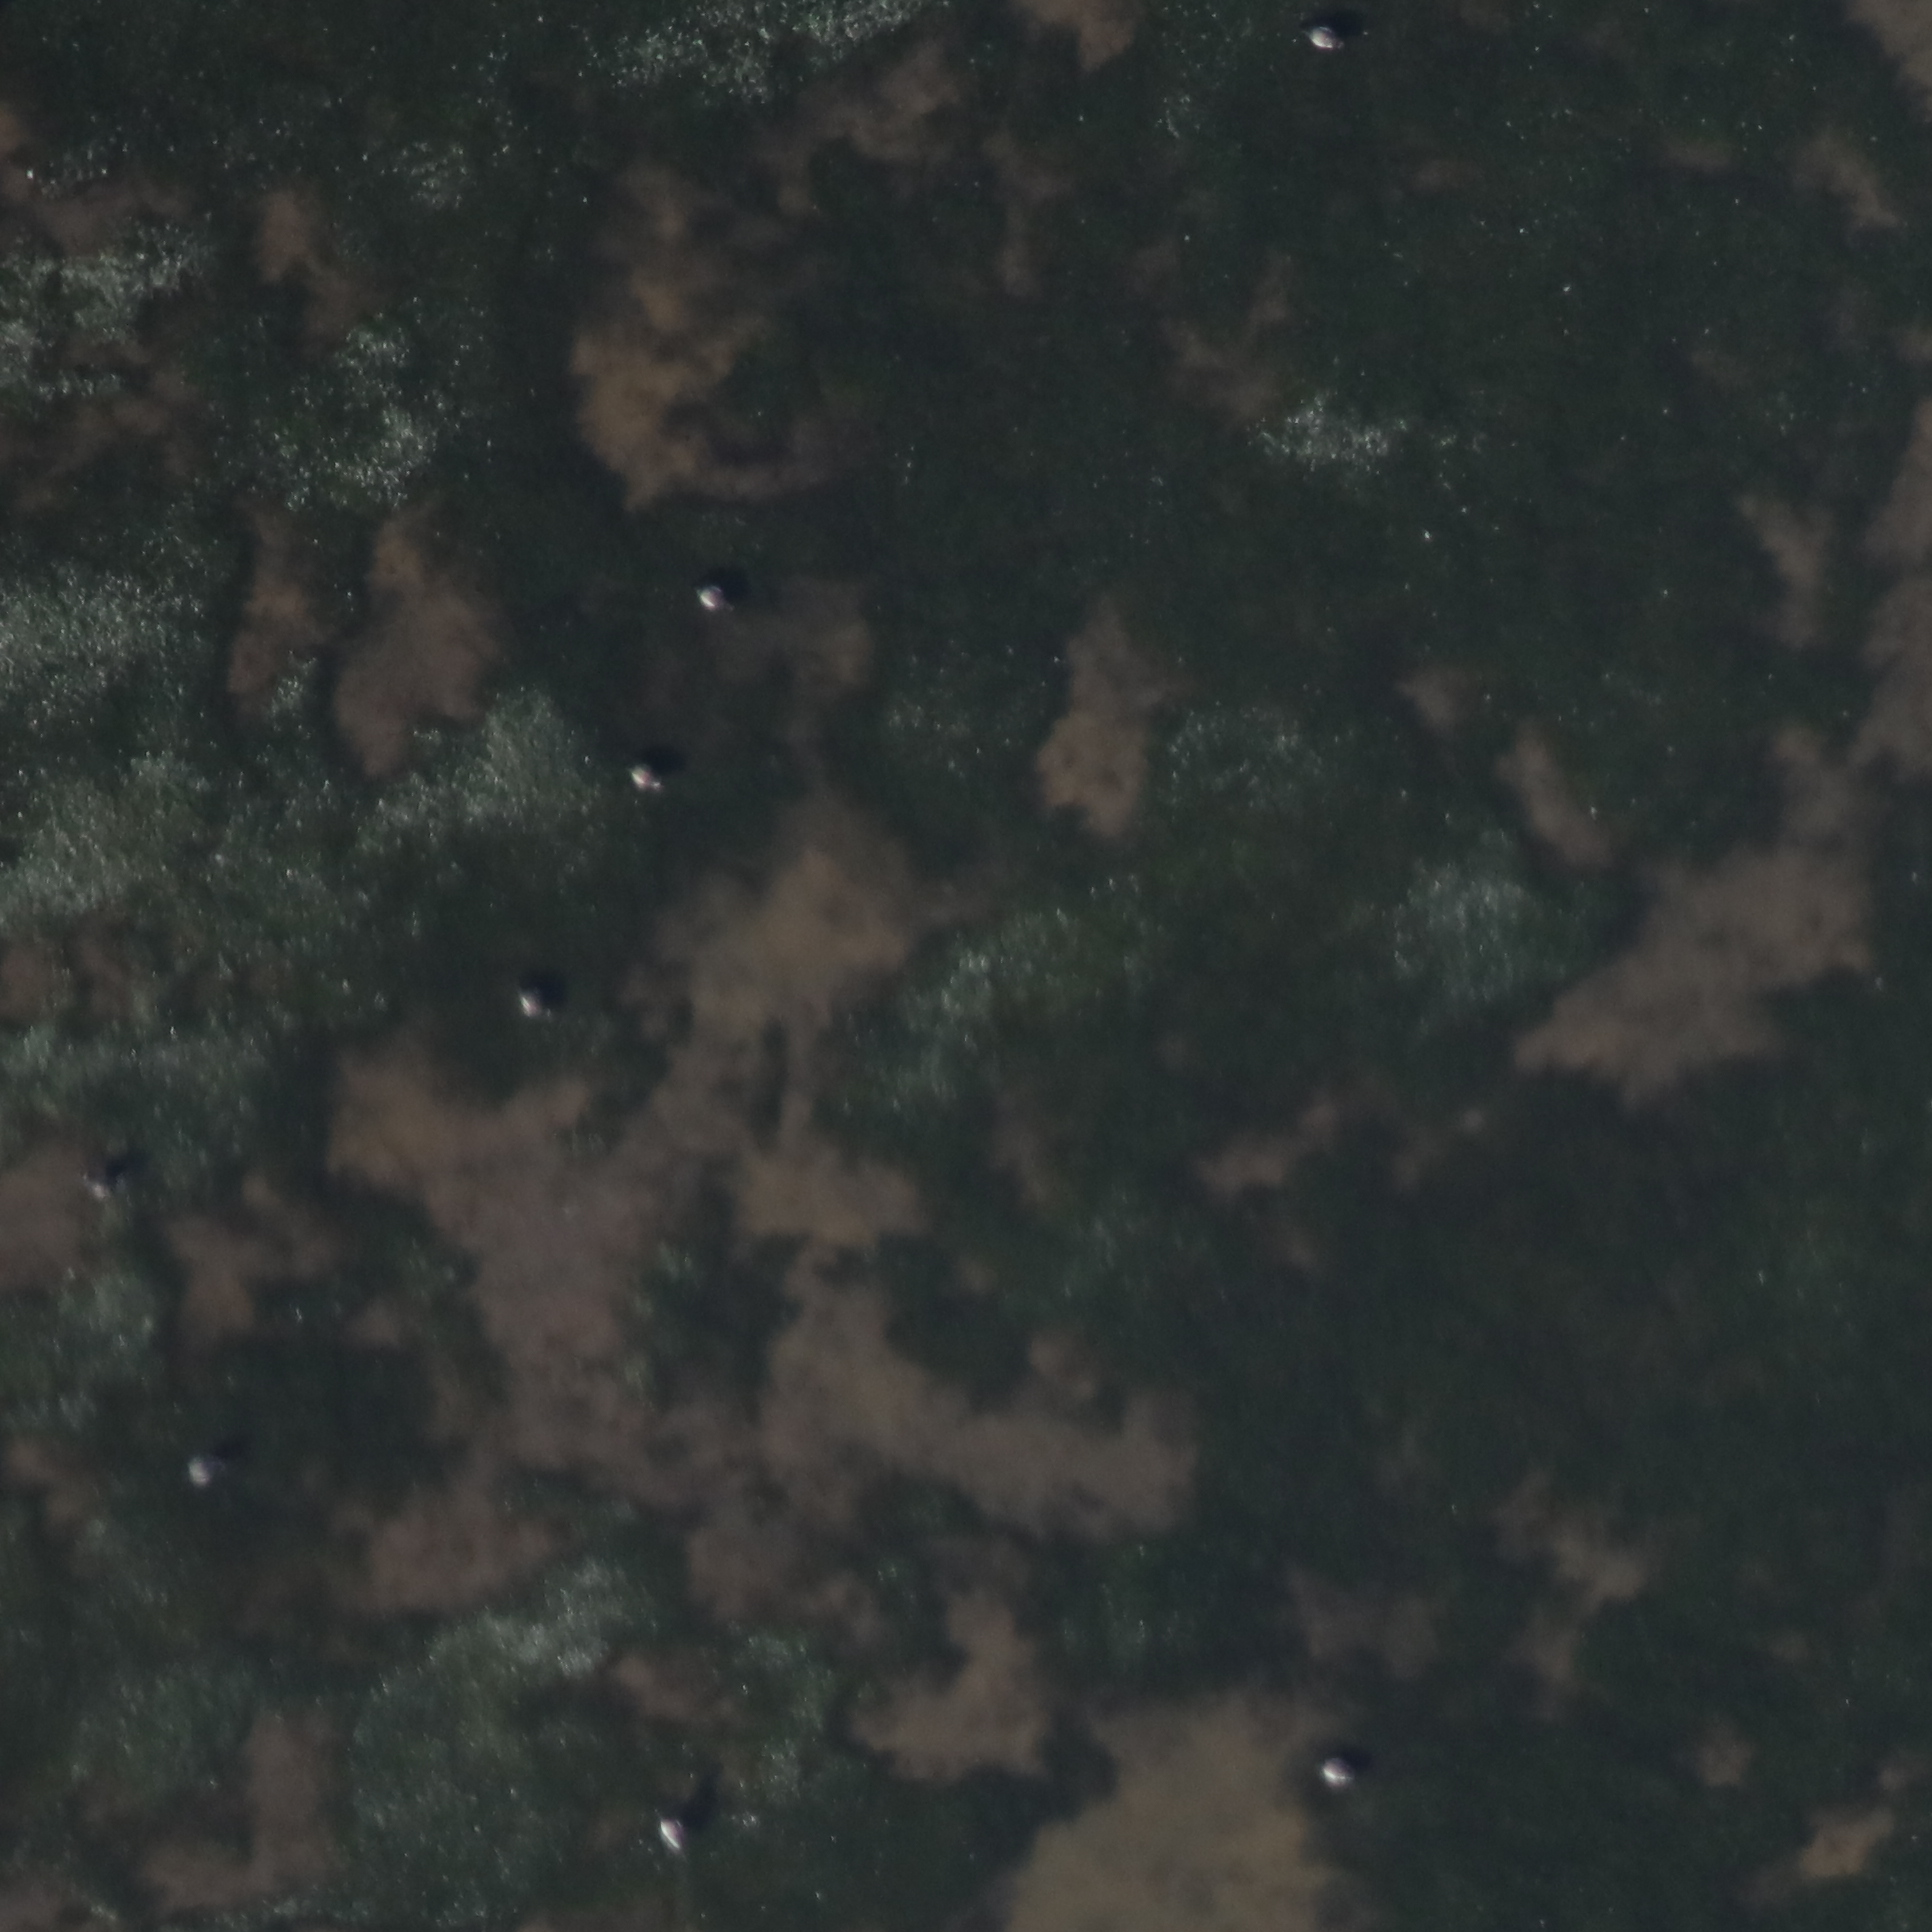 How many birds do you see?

8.